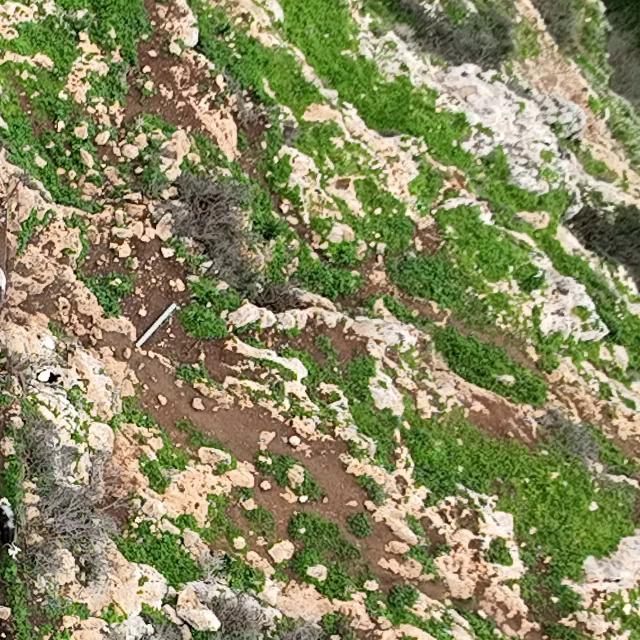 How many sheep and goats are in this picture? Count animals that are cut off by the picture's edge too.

3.